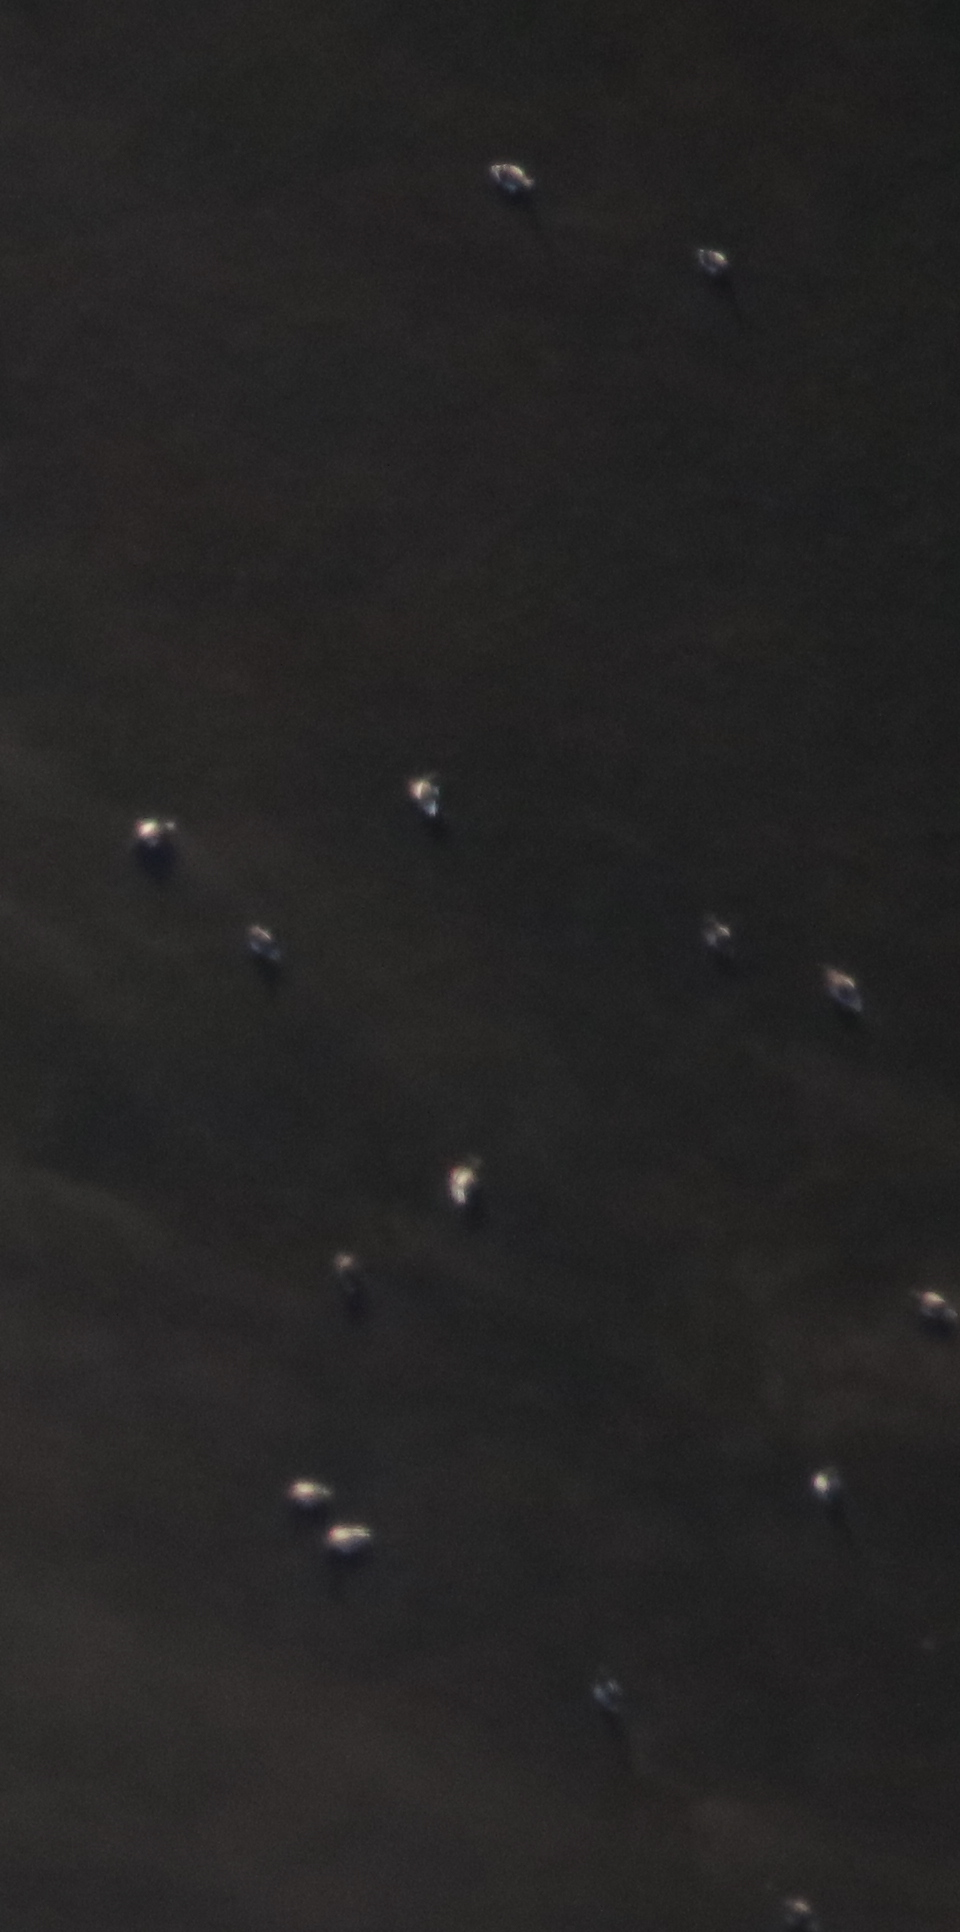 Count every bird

14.